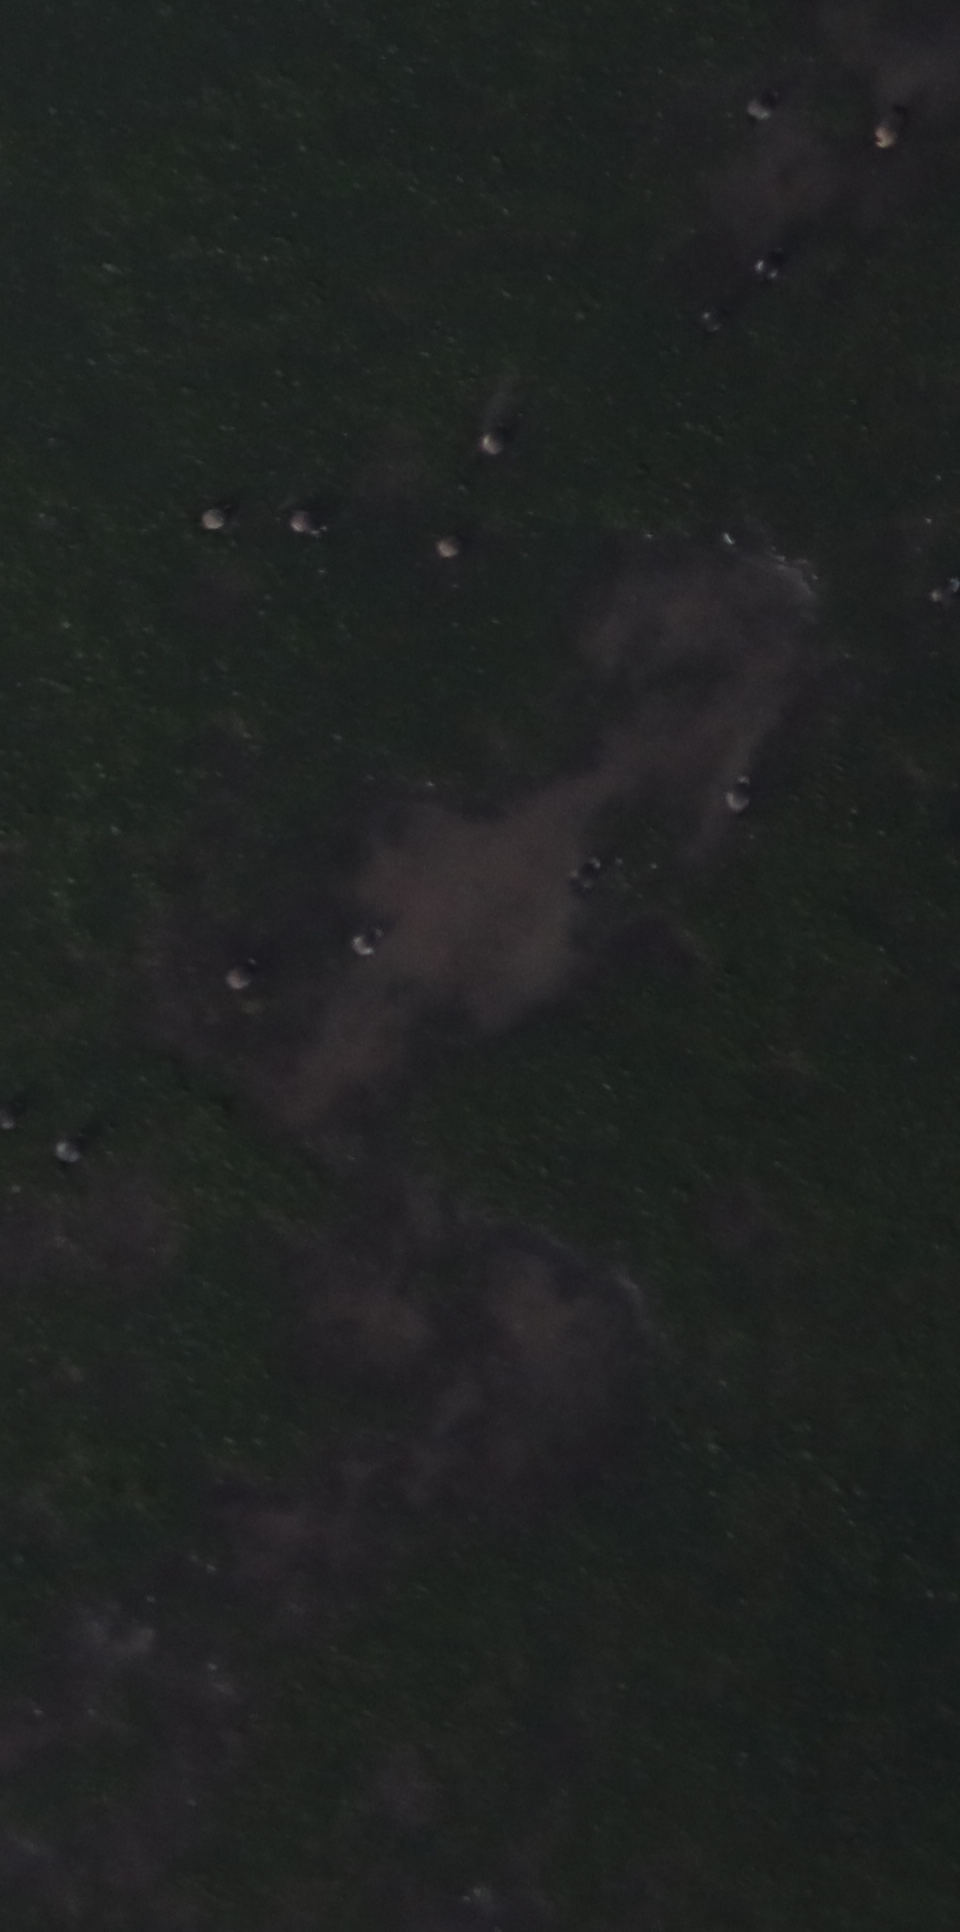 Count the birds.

14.